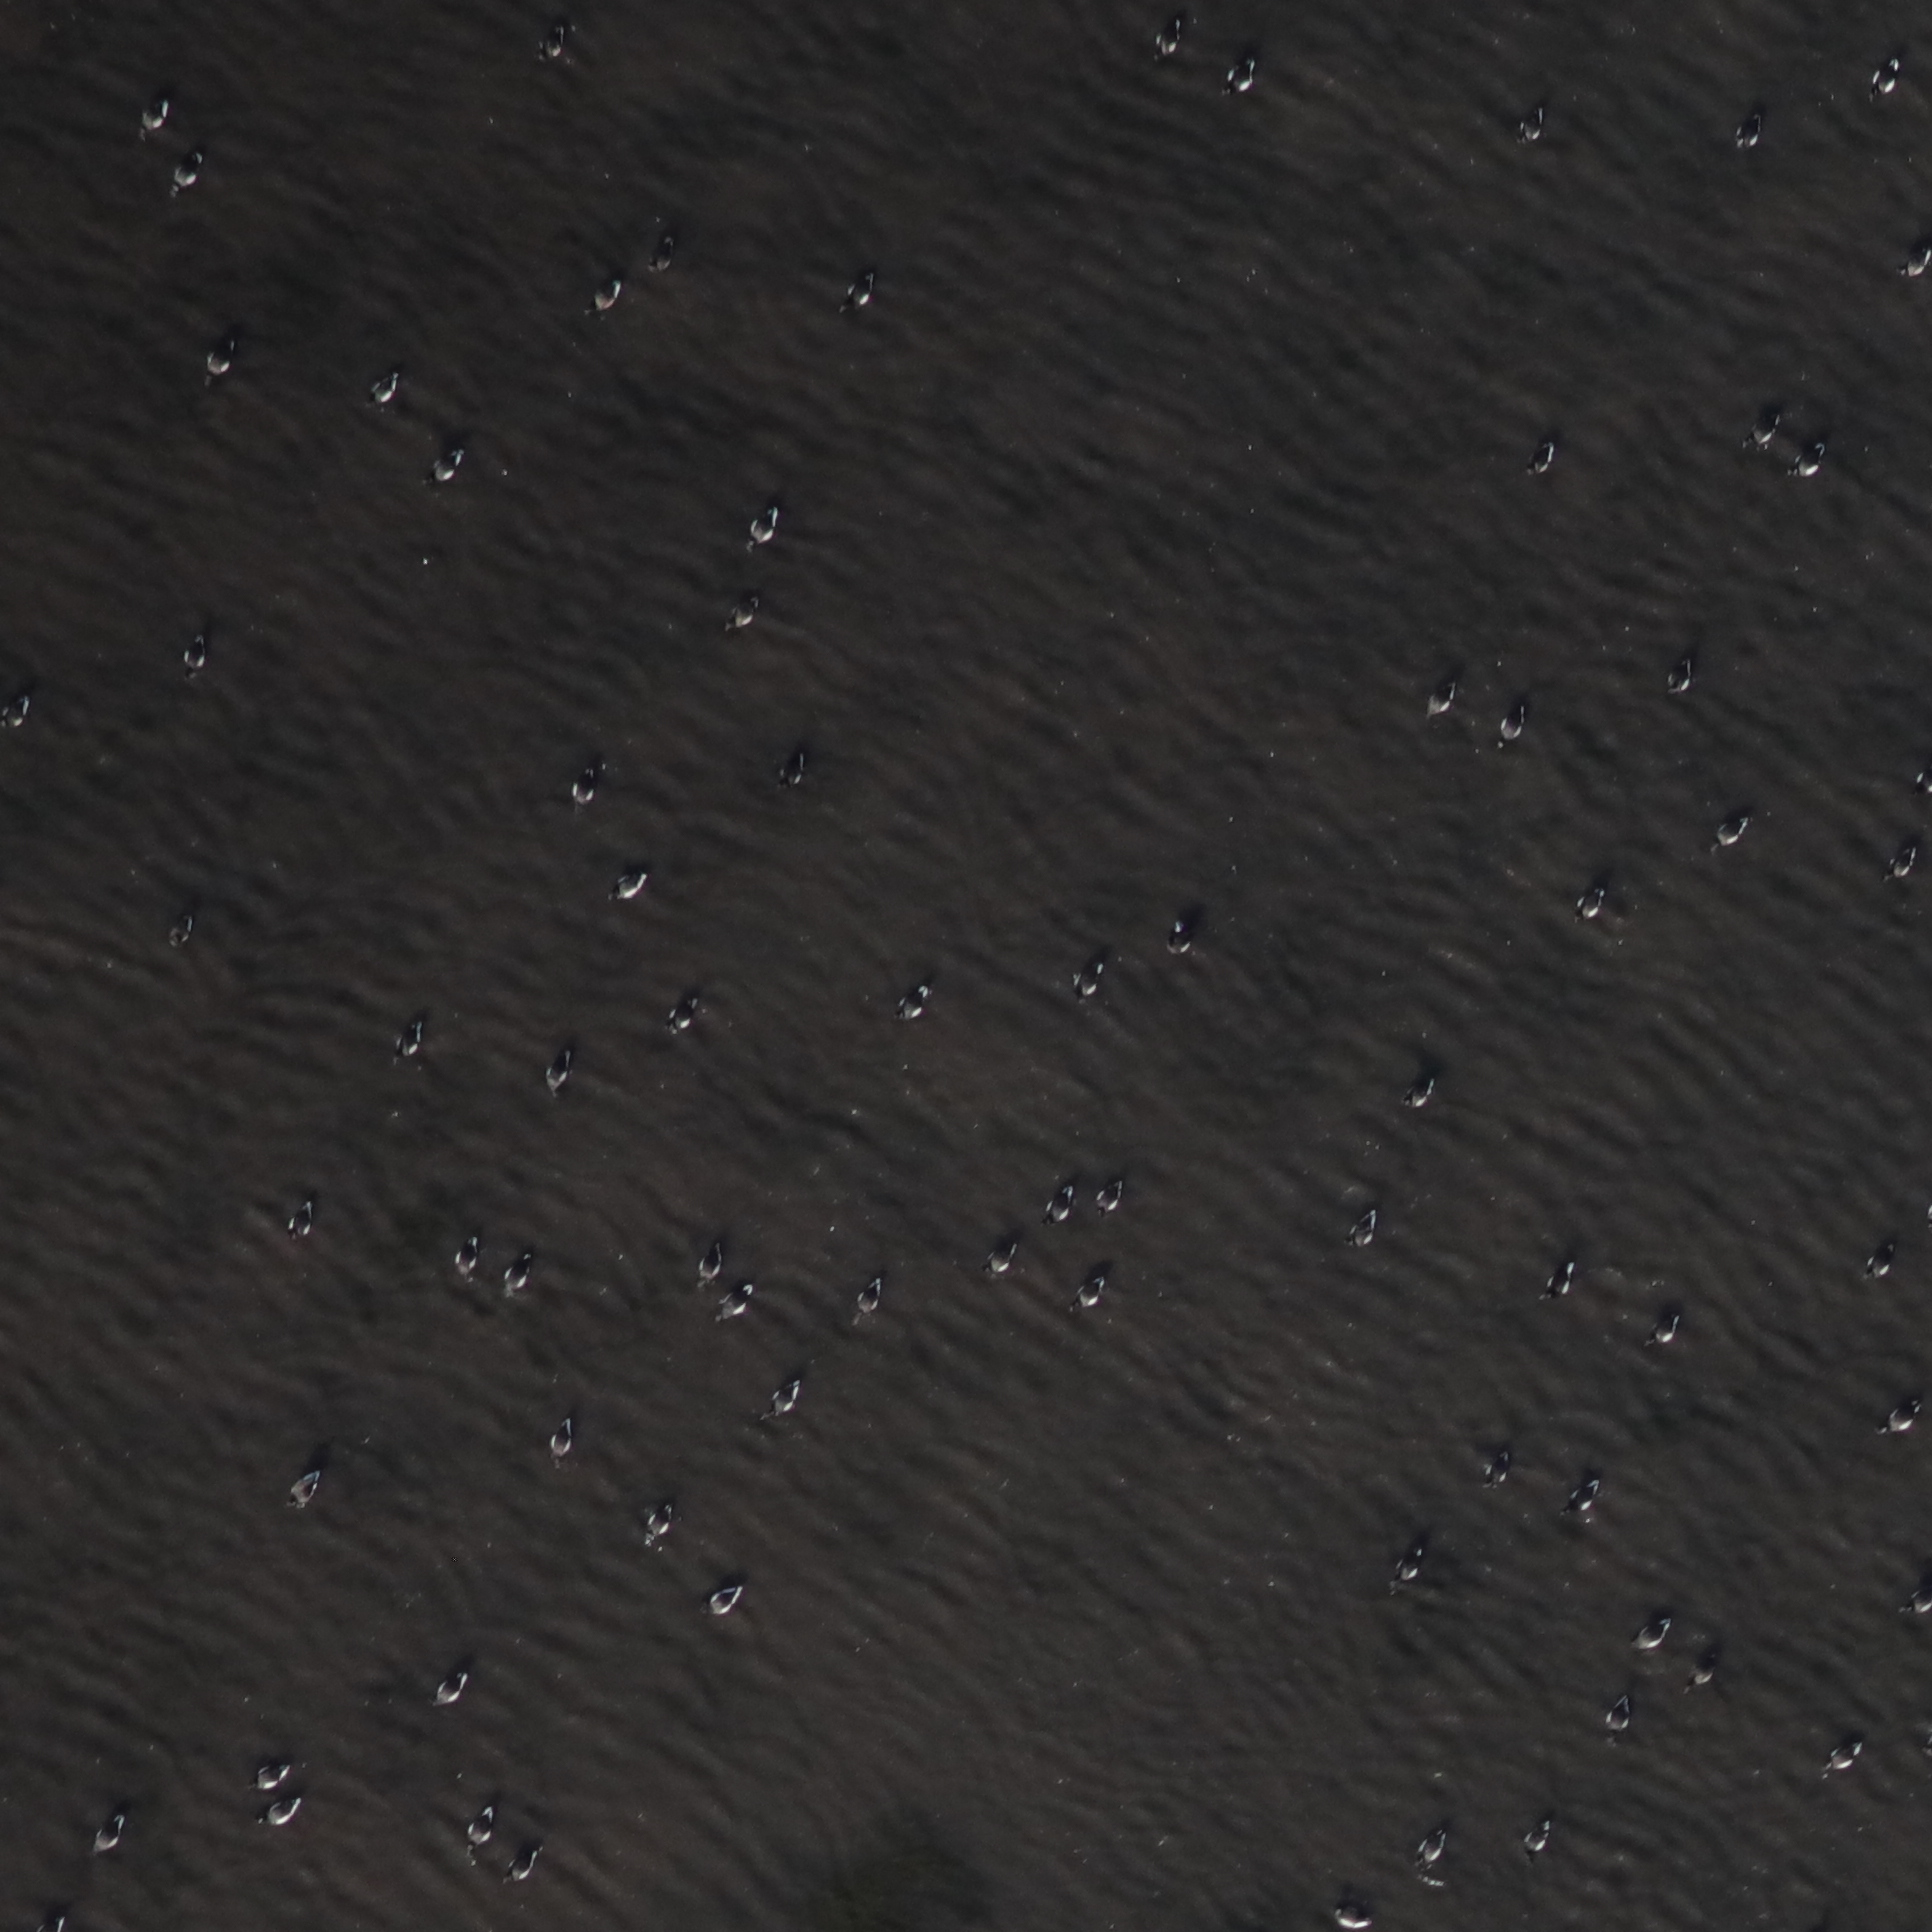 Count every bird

78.